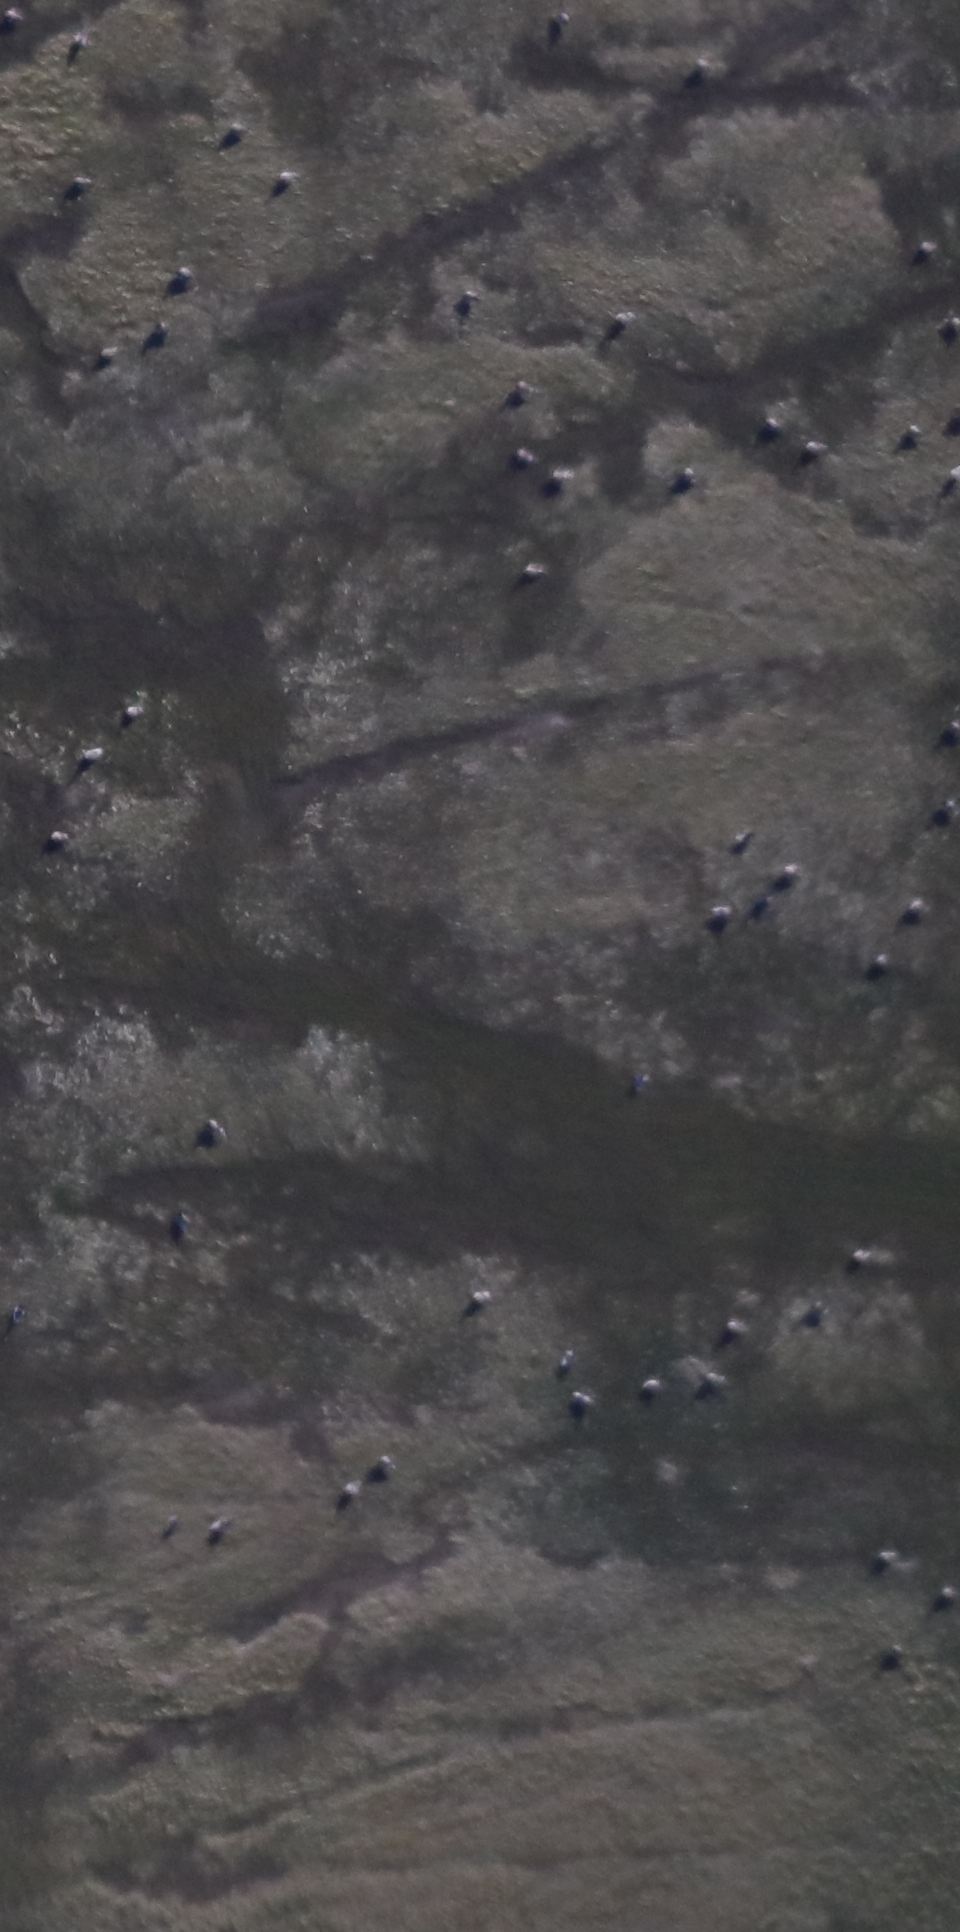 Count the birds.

53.